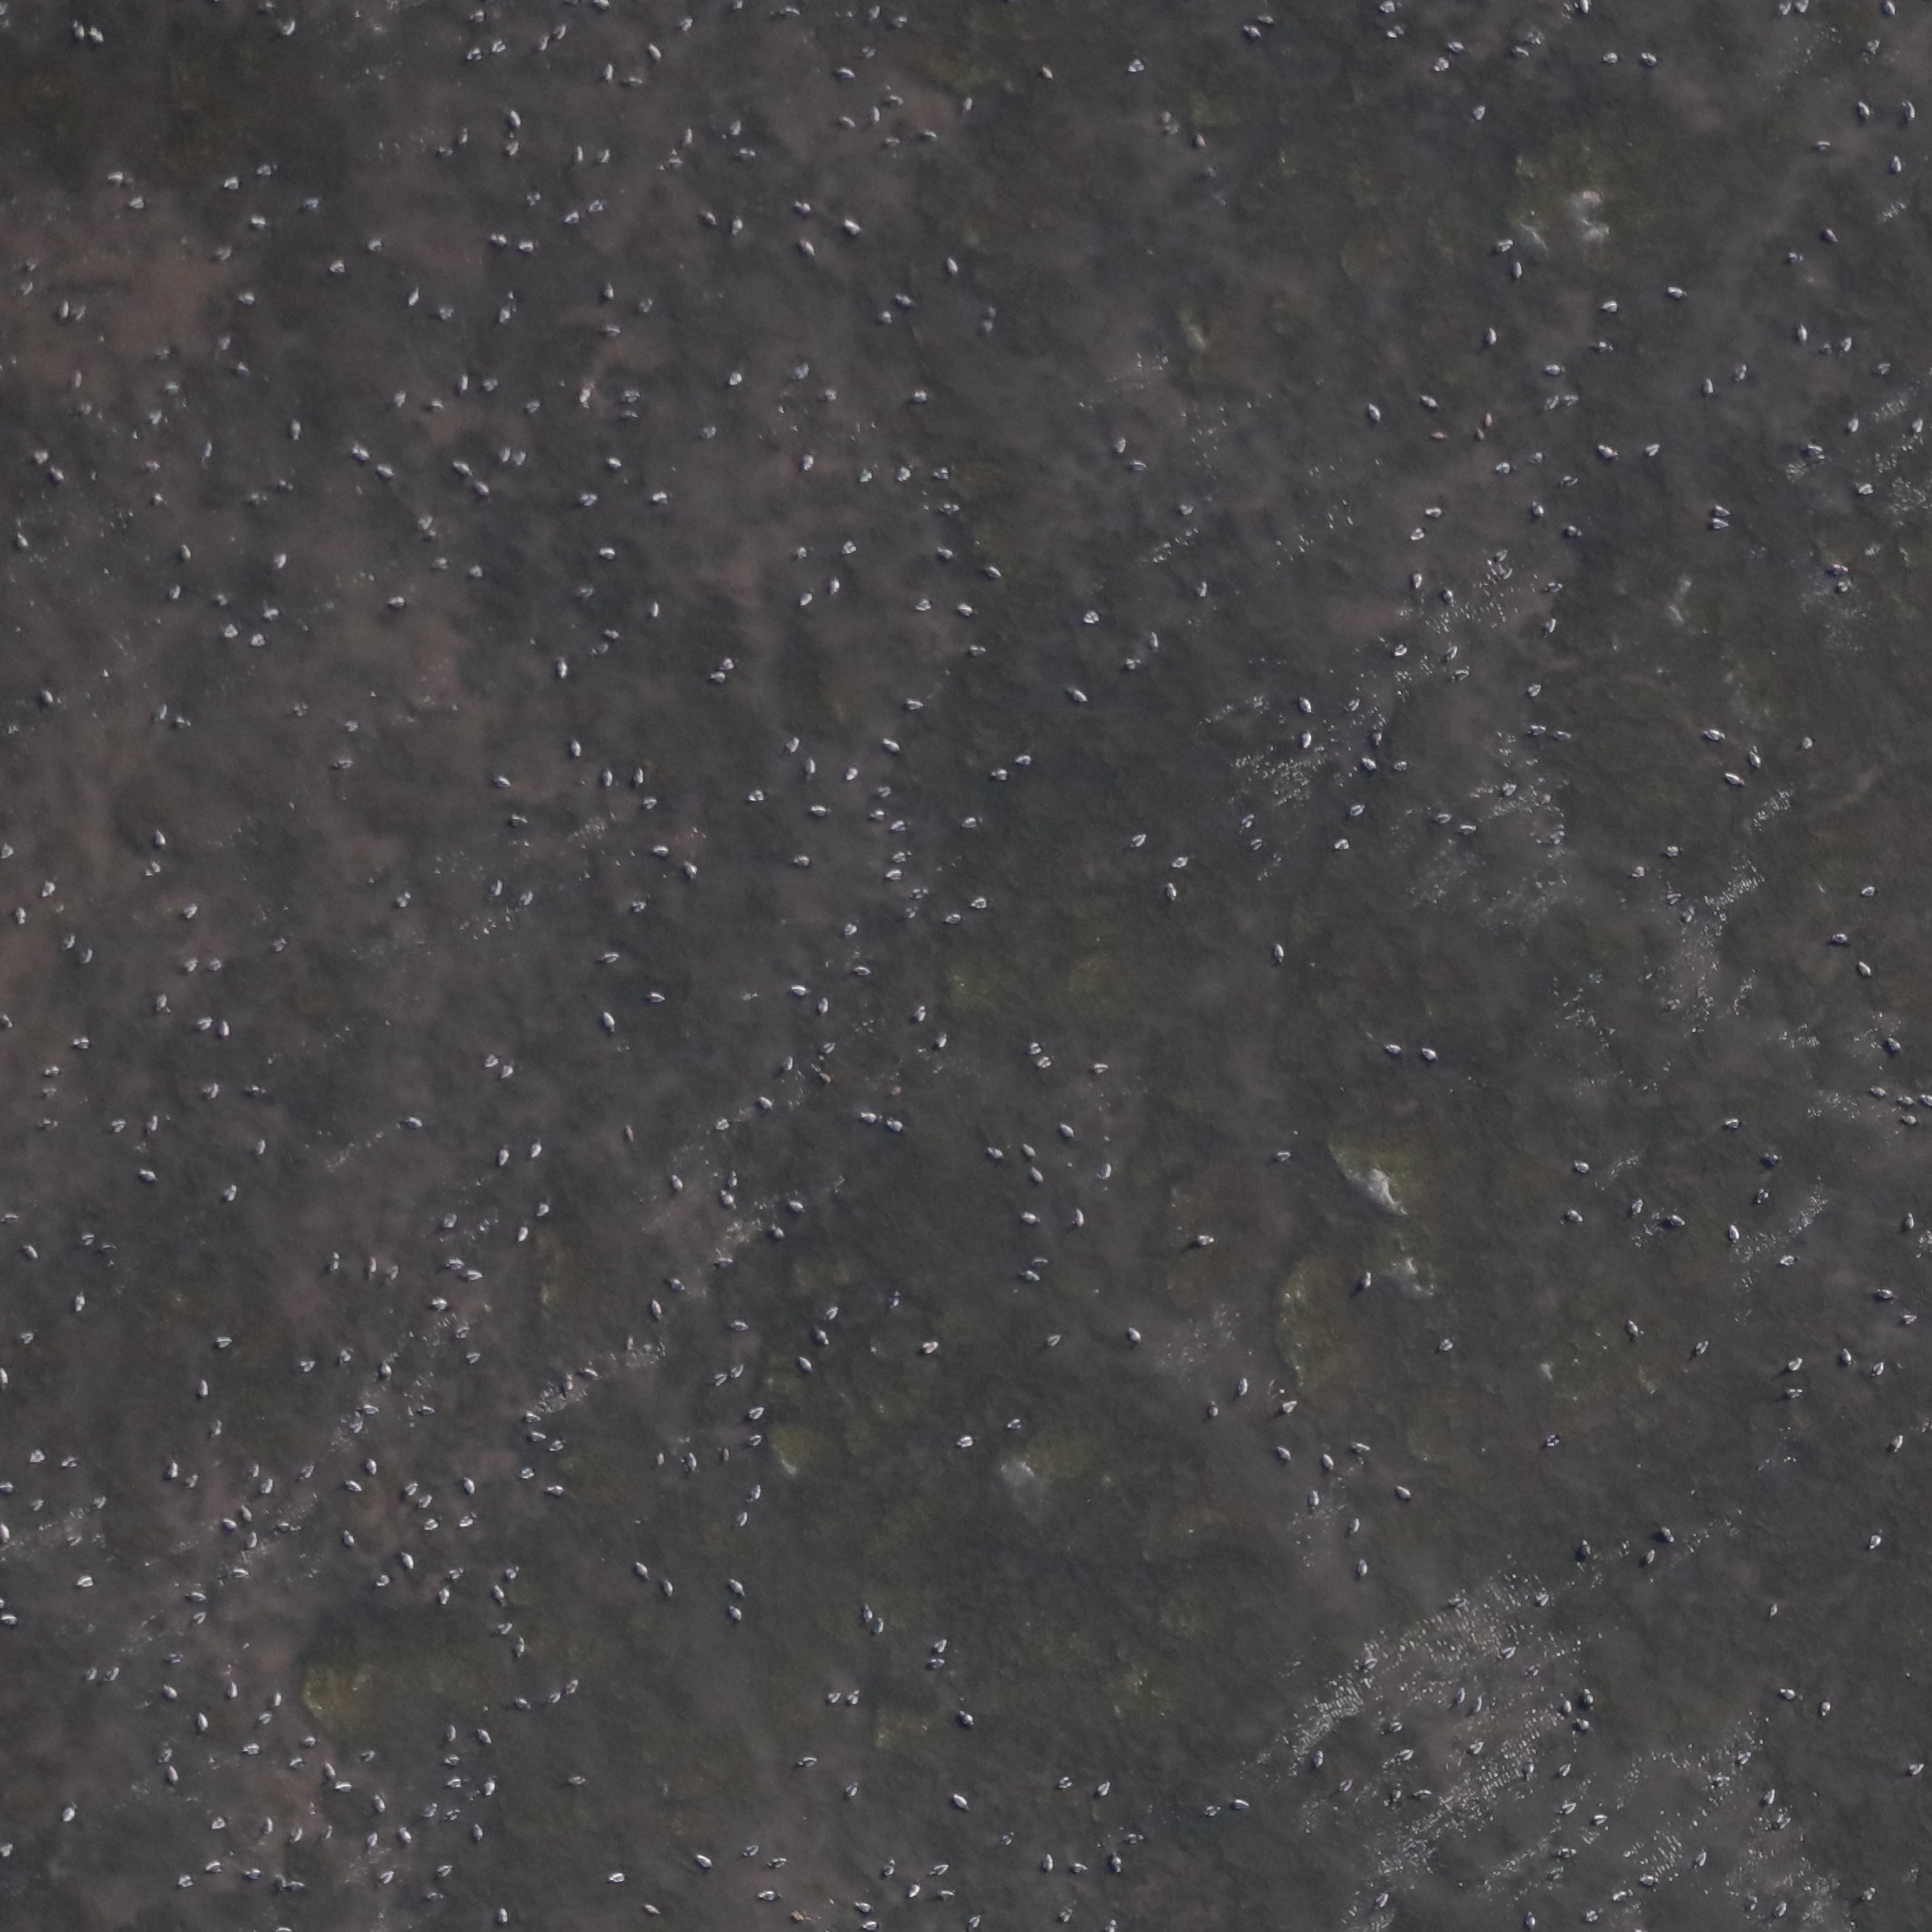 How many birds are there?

615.